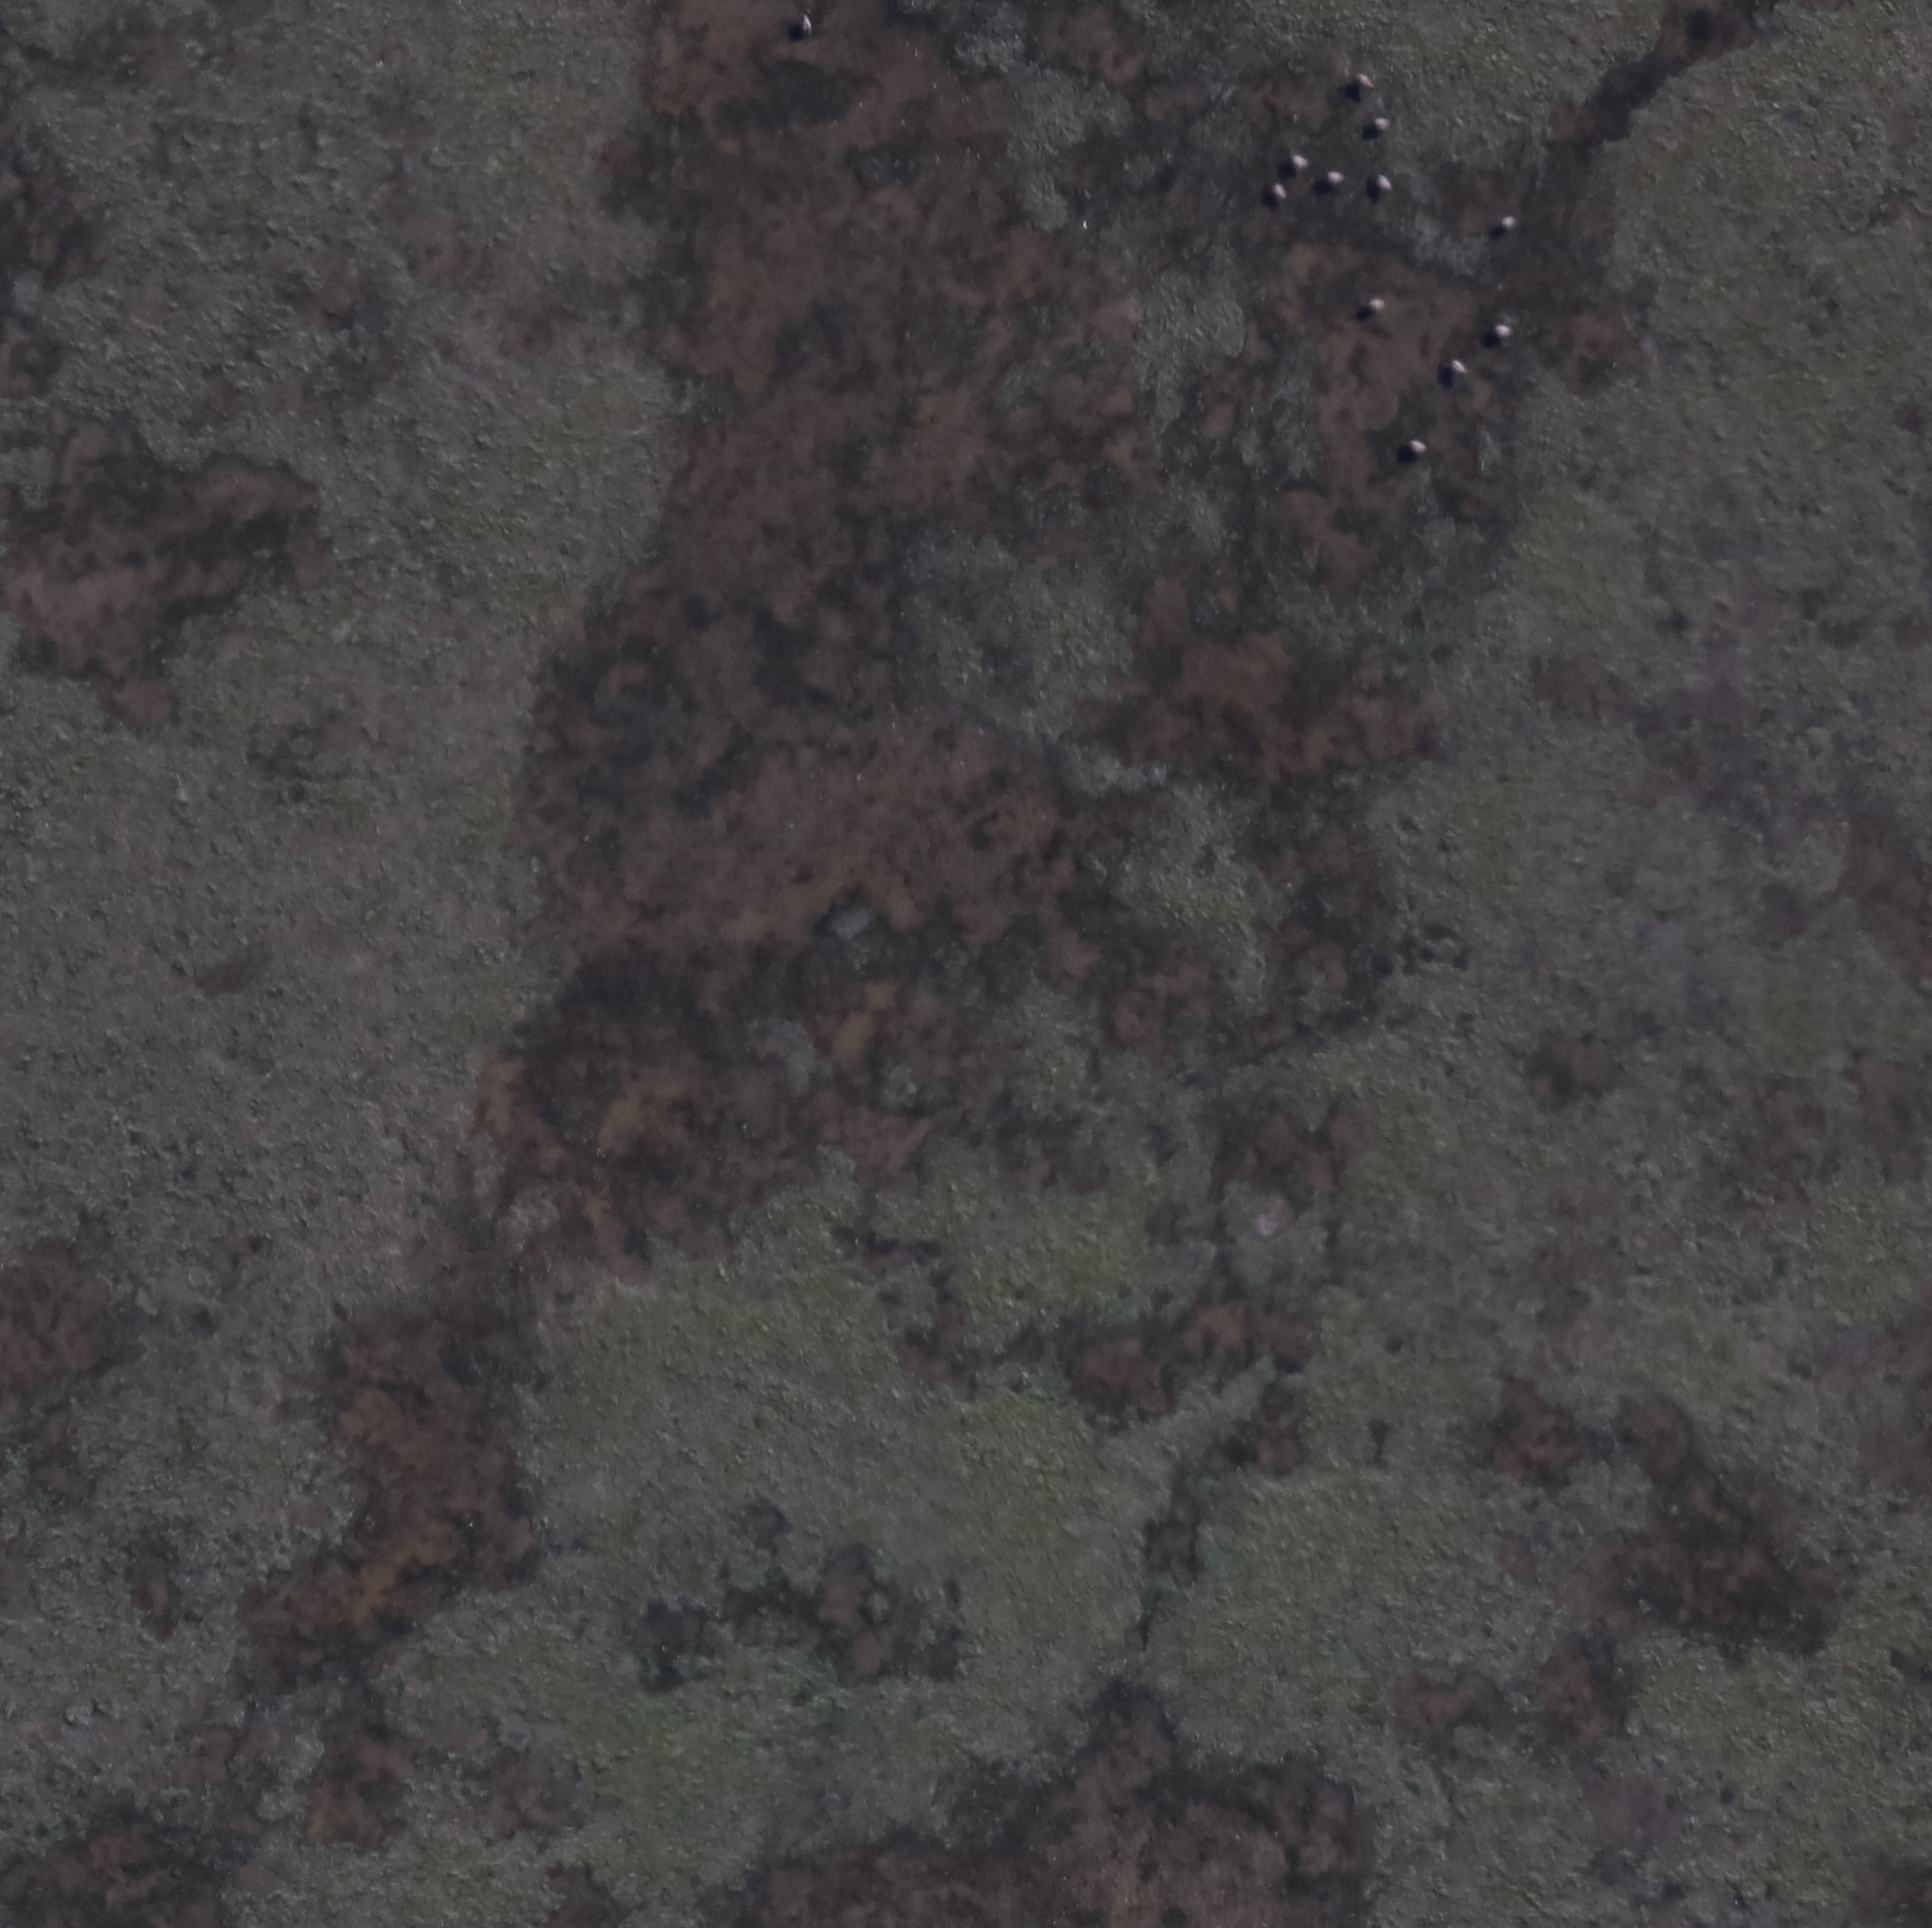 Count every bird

12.